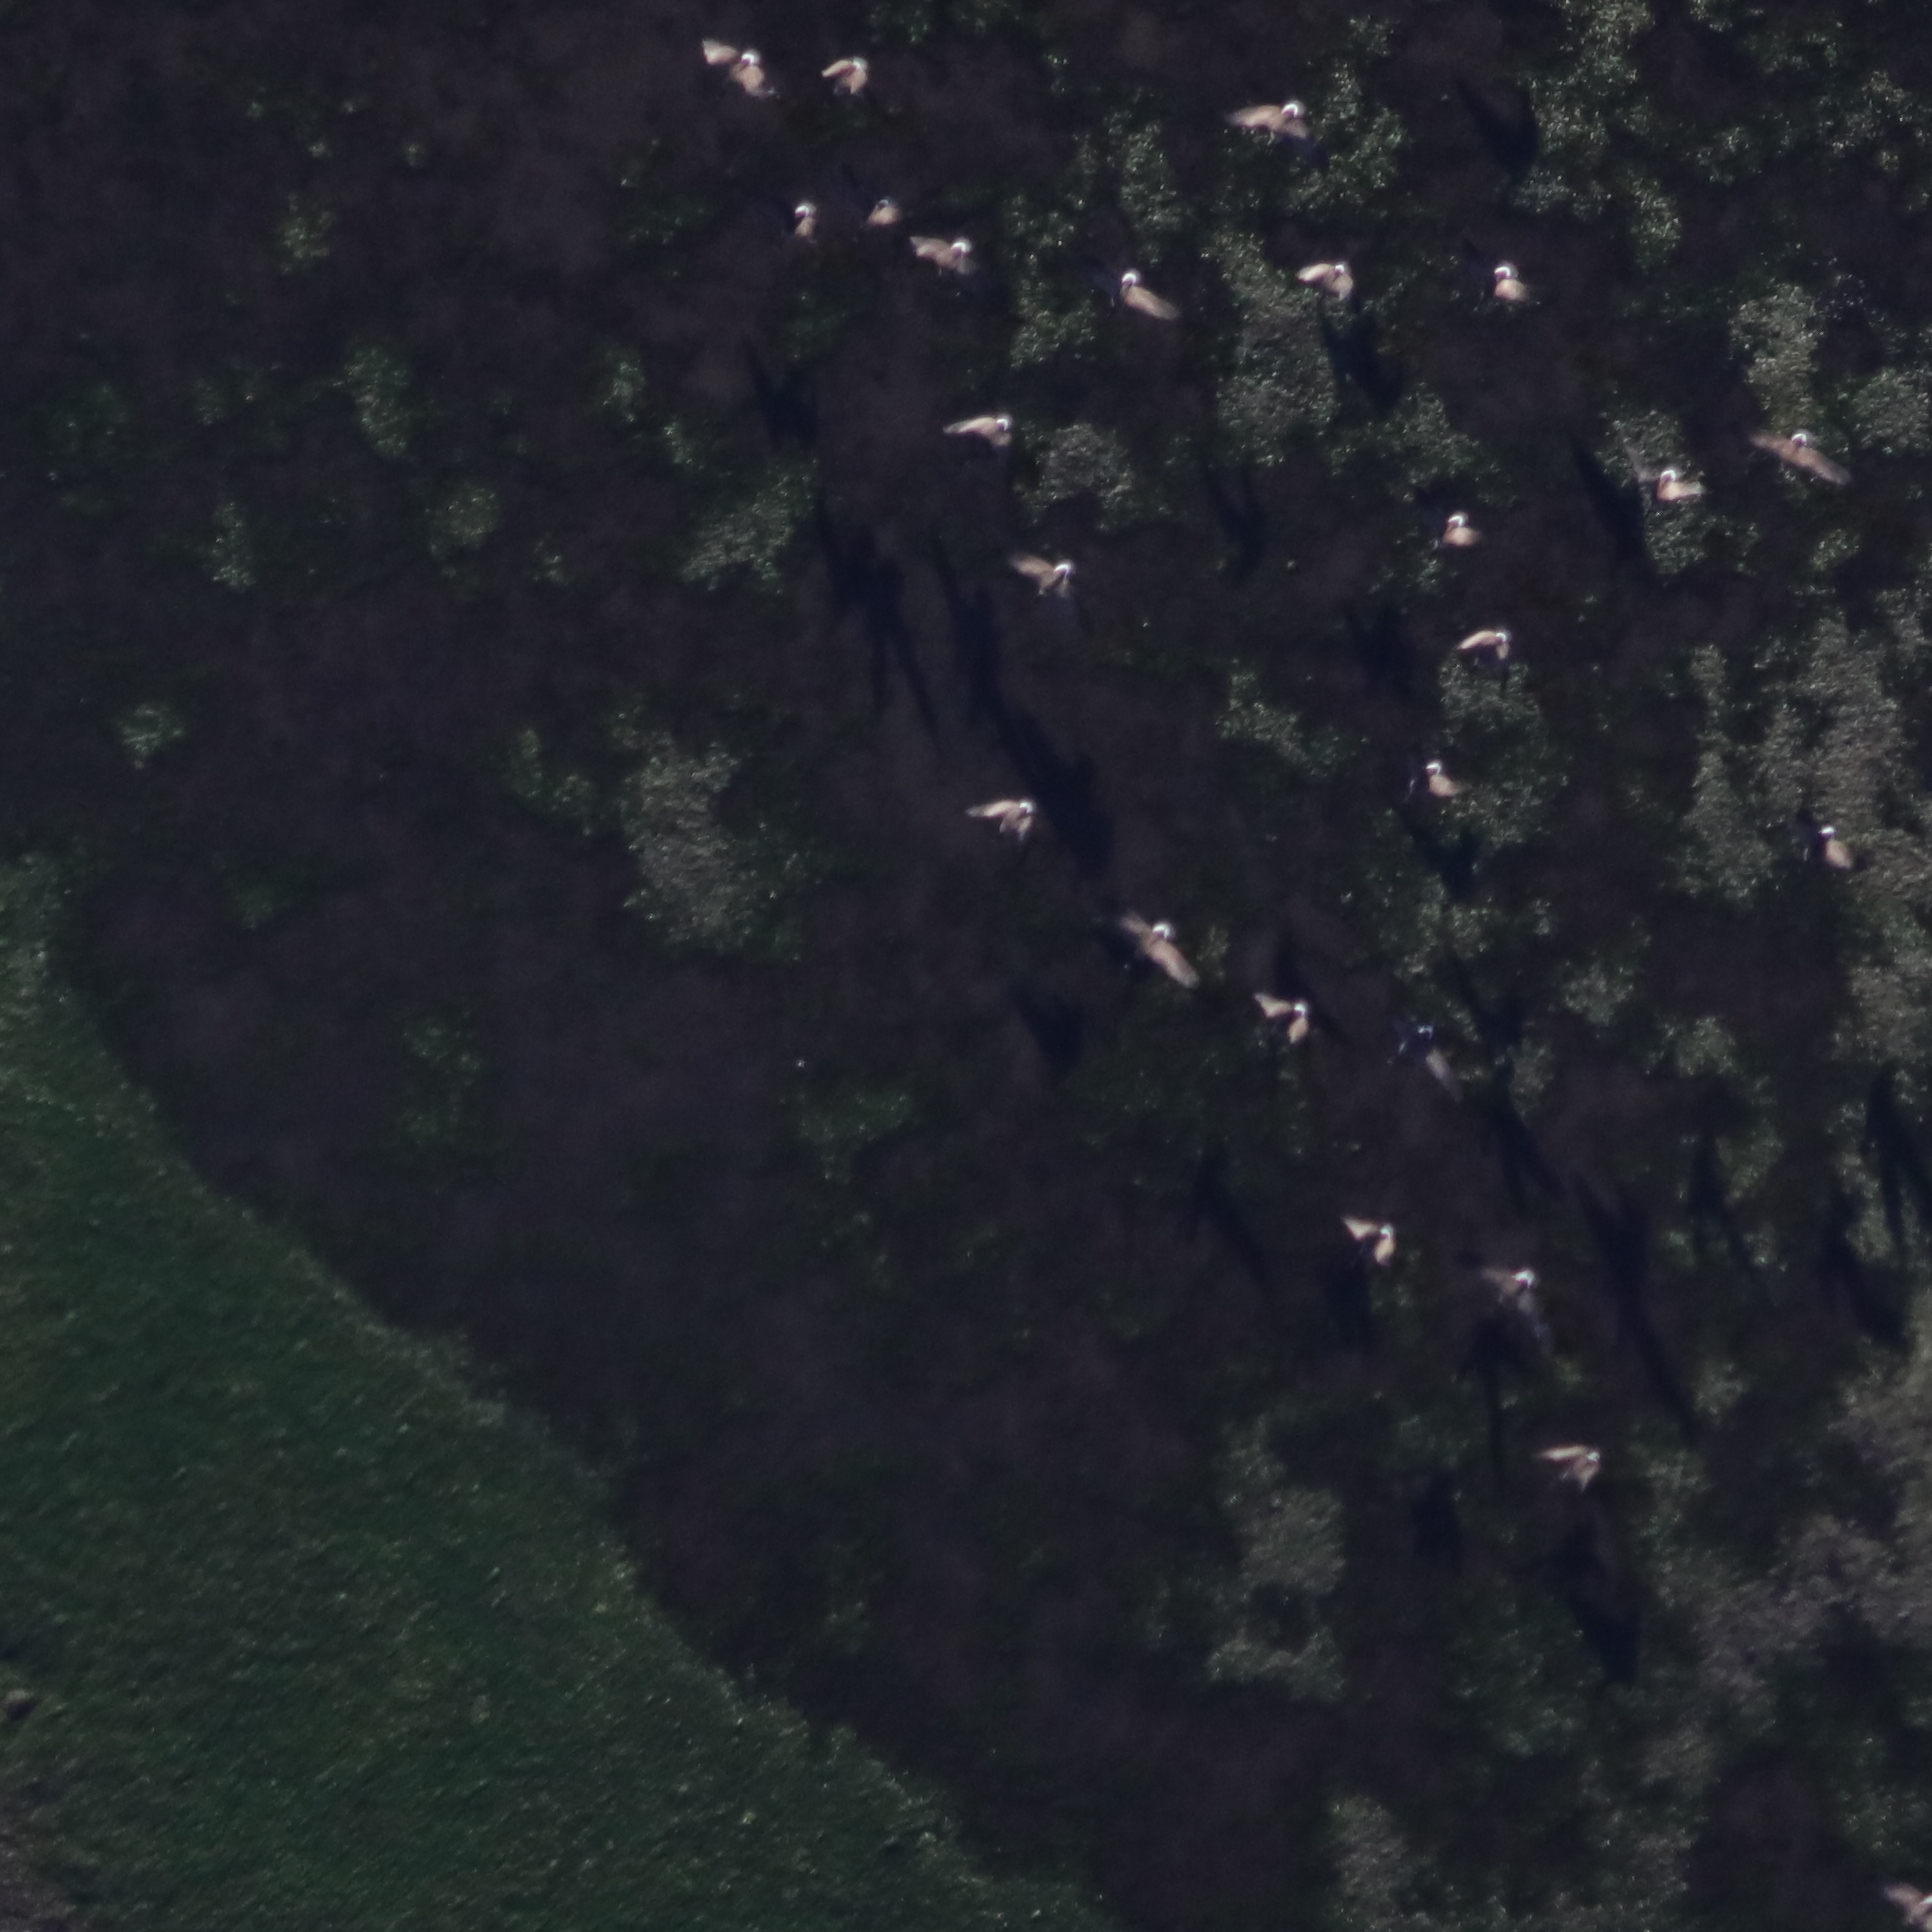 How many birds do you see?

25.